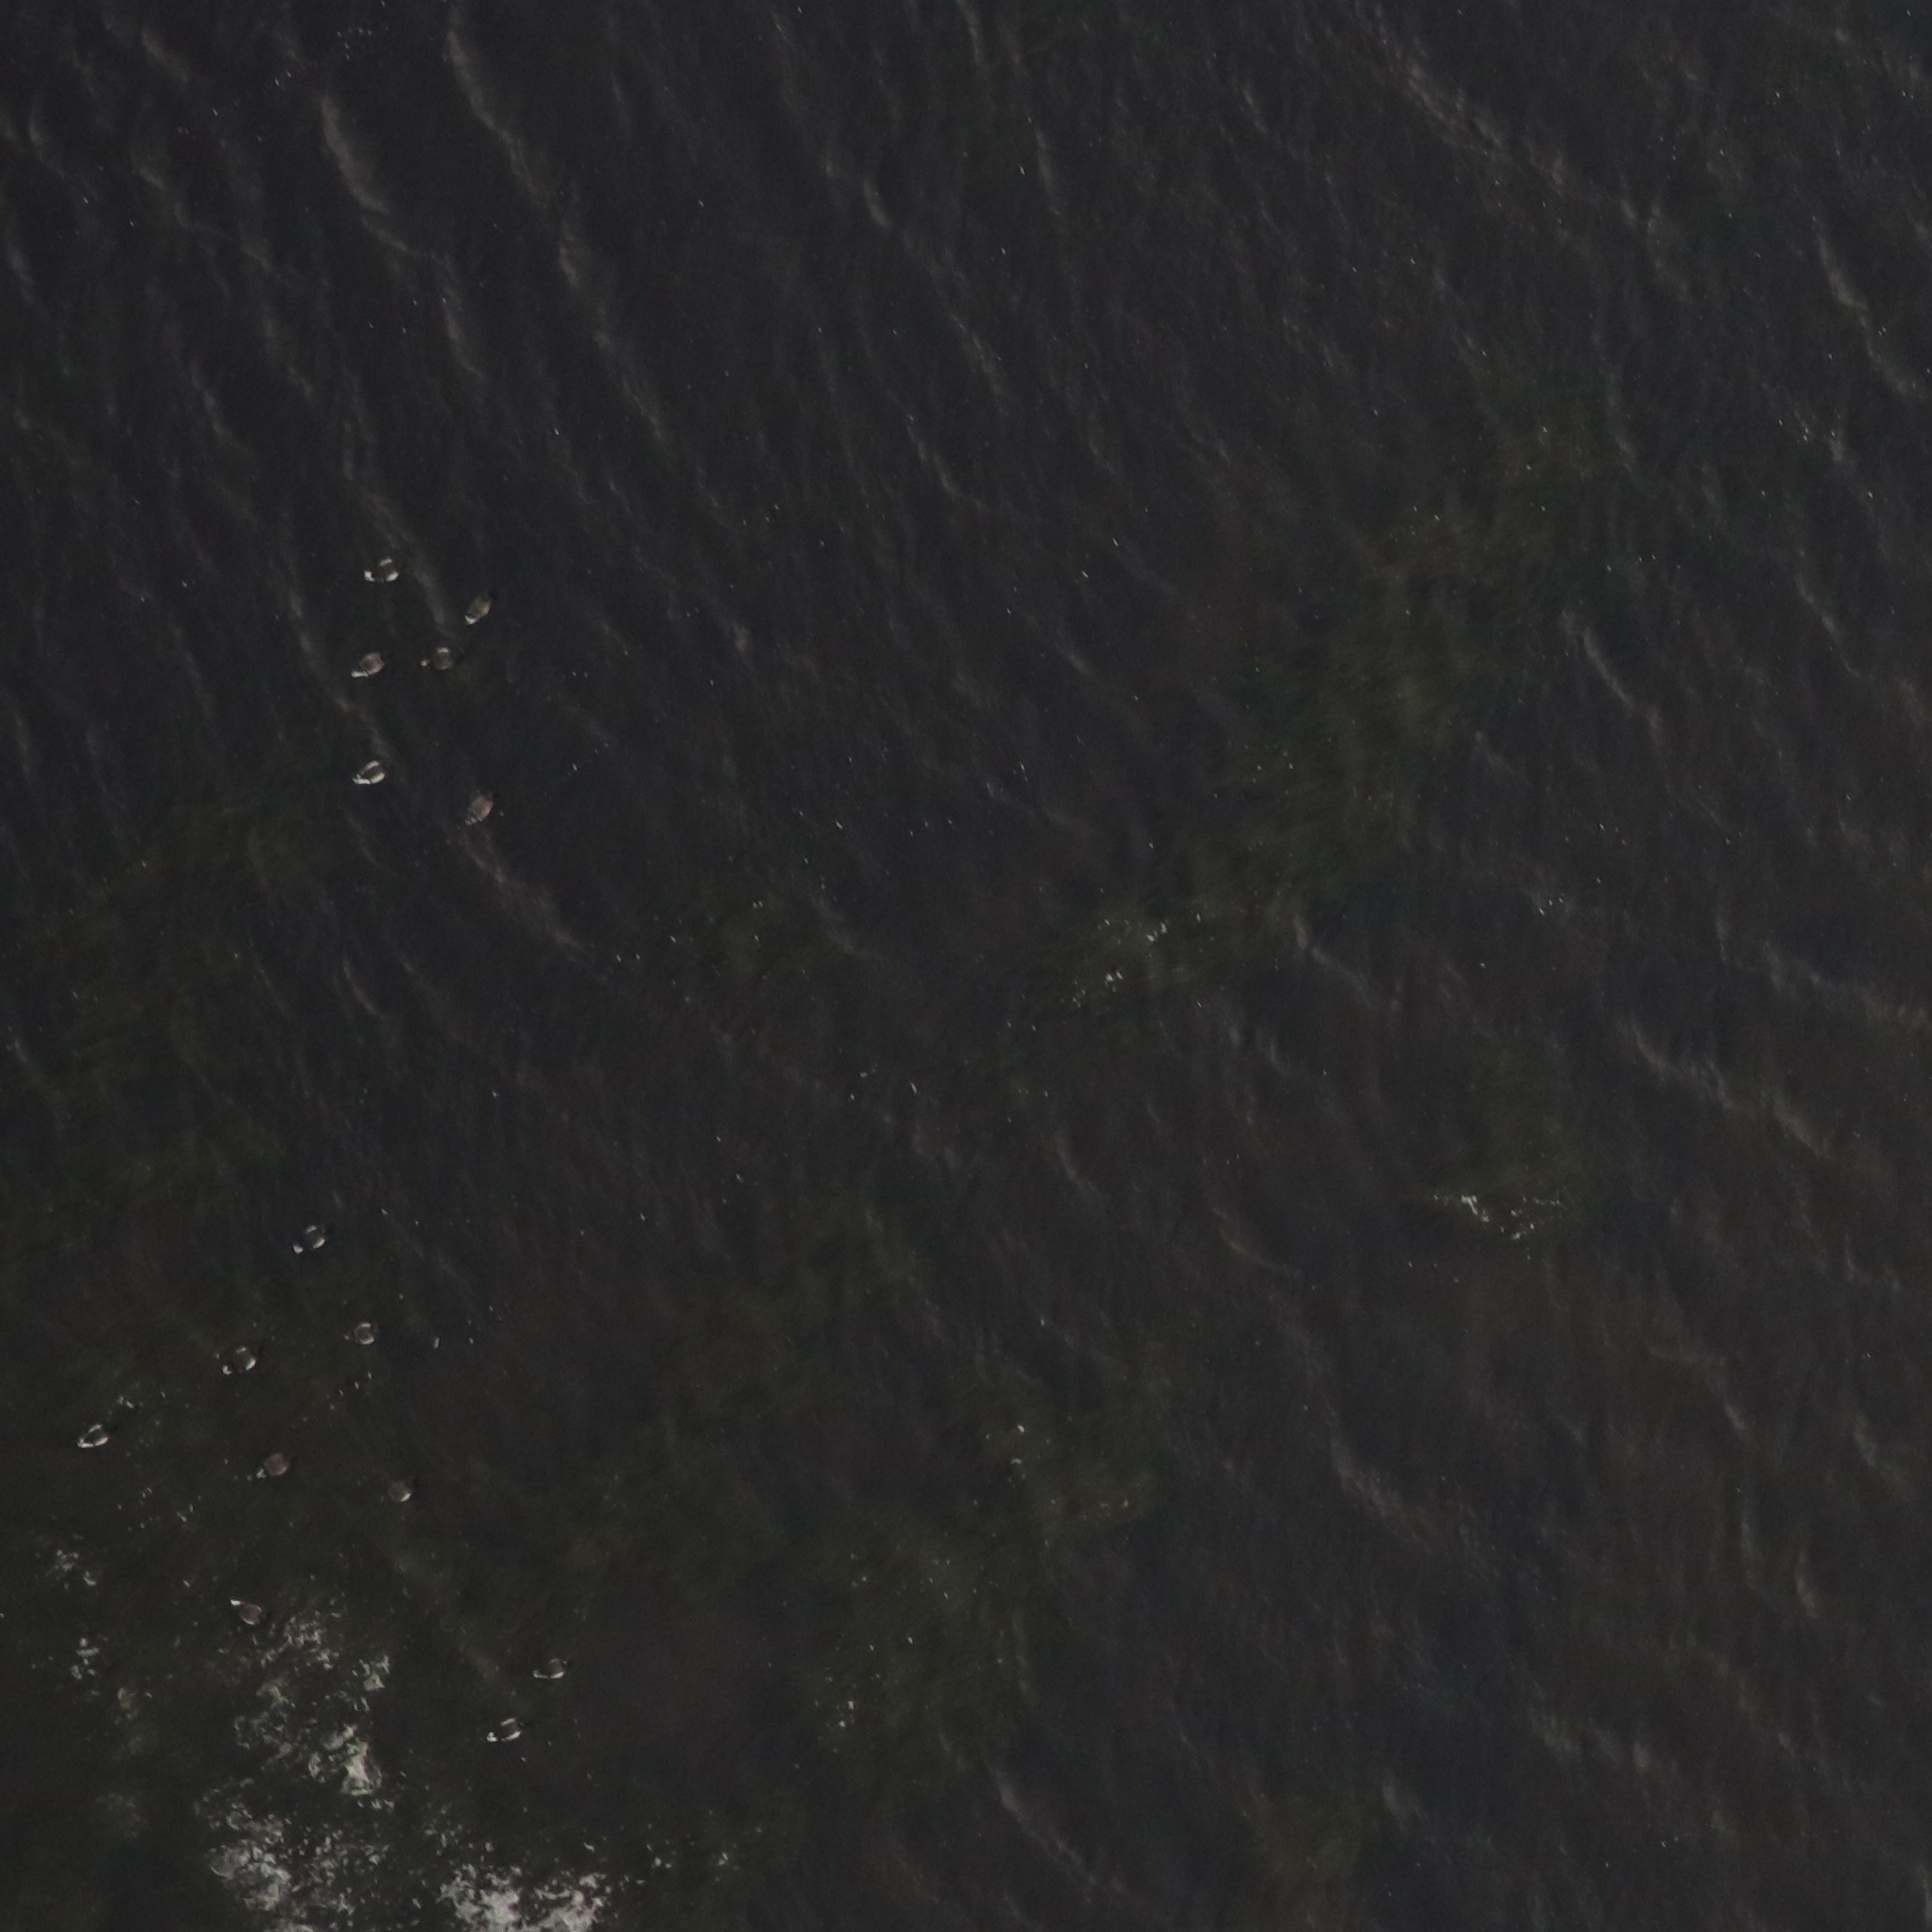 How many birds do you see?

15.